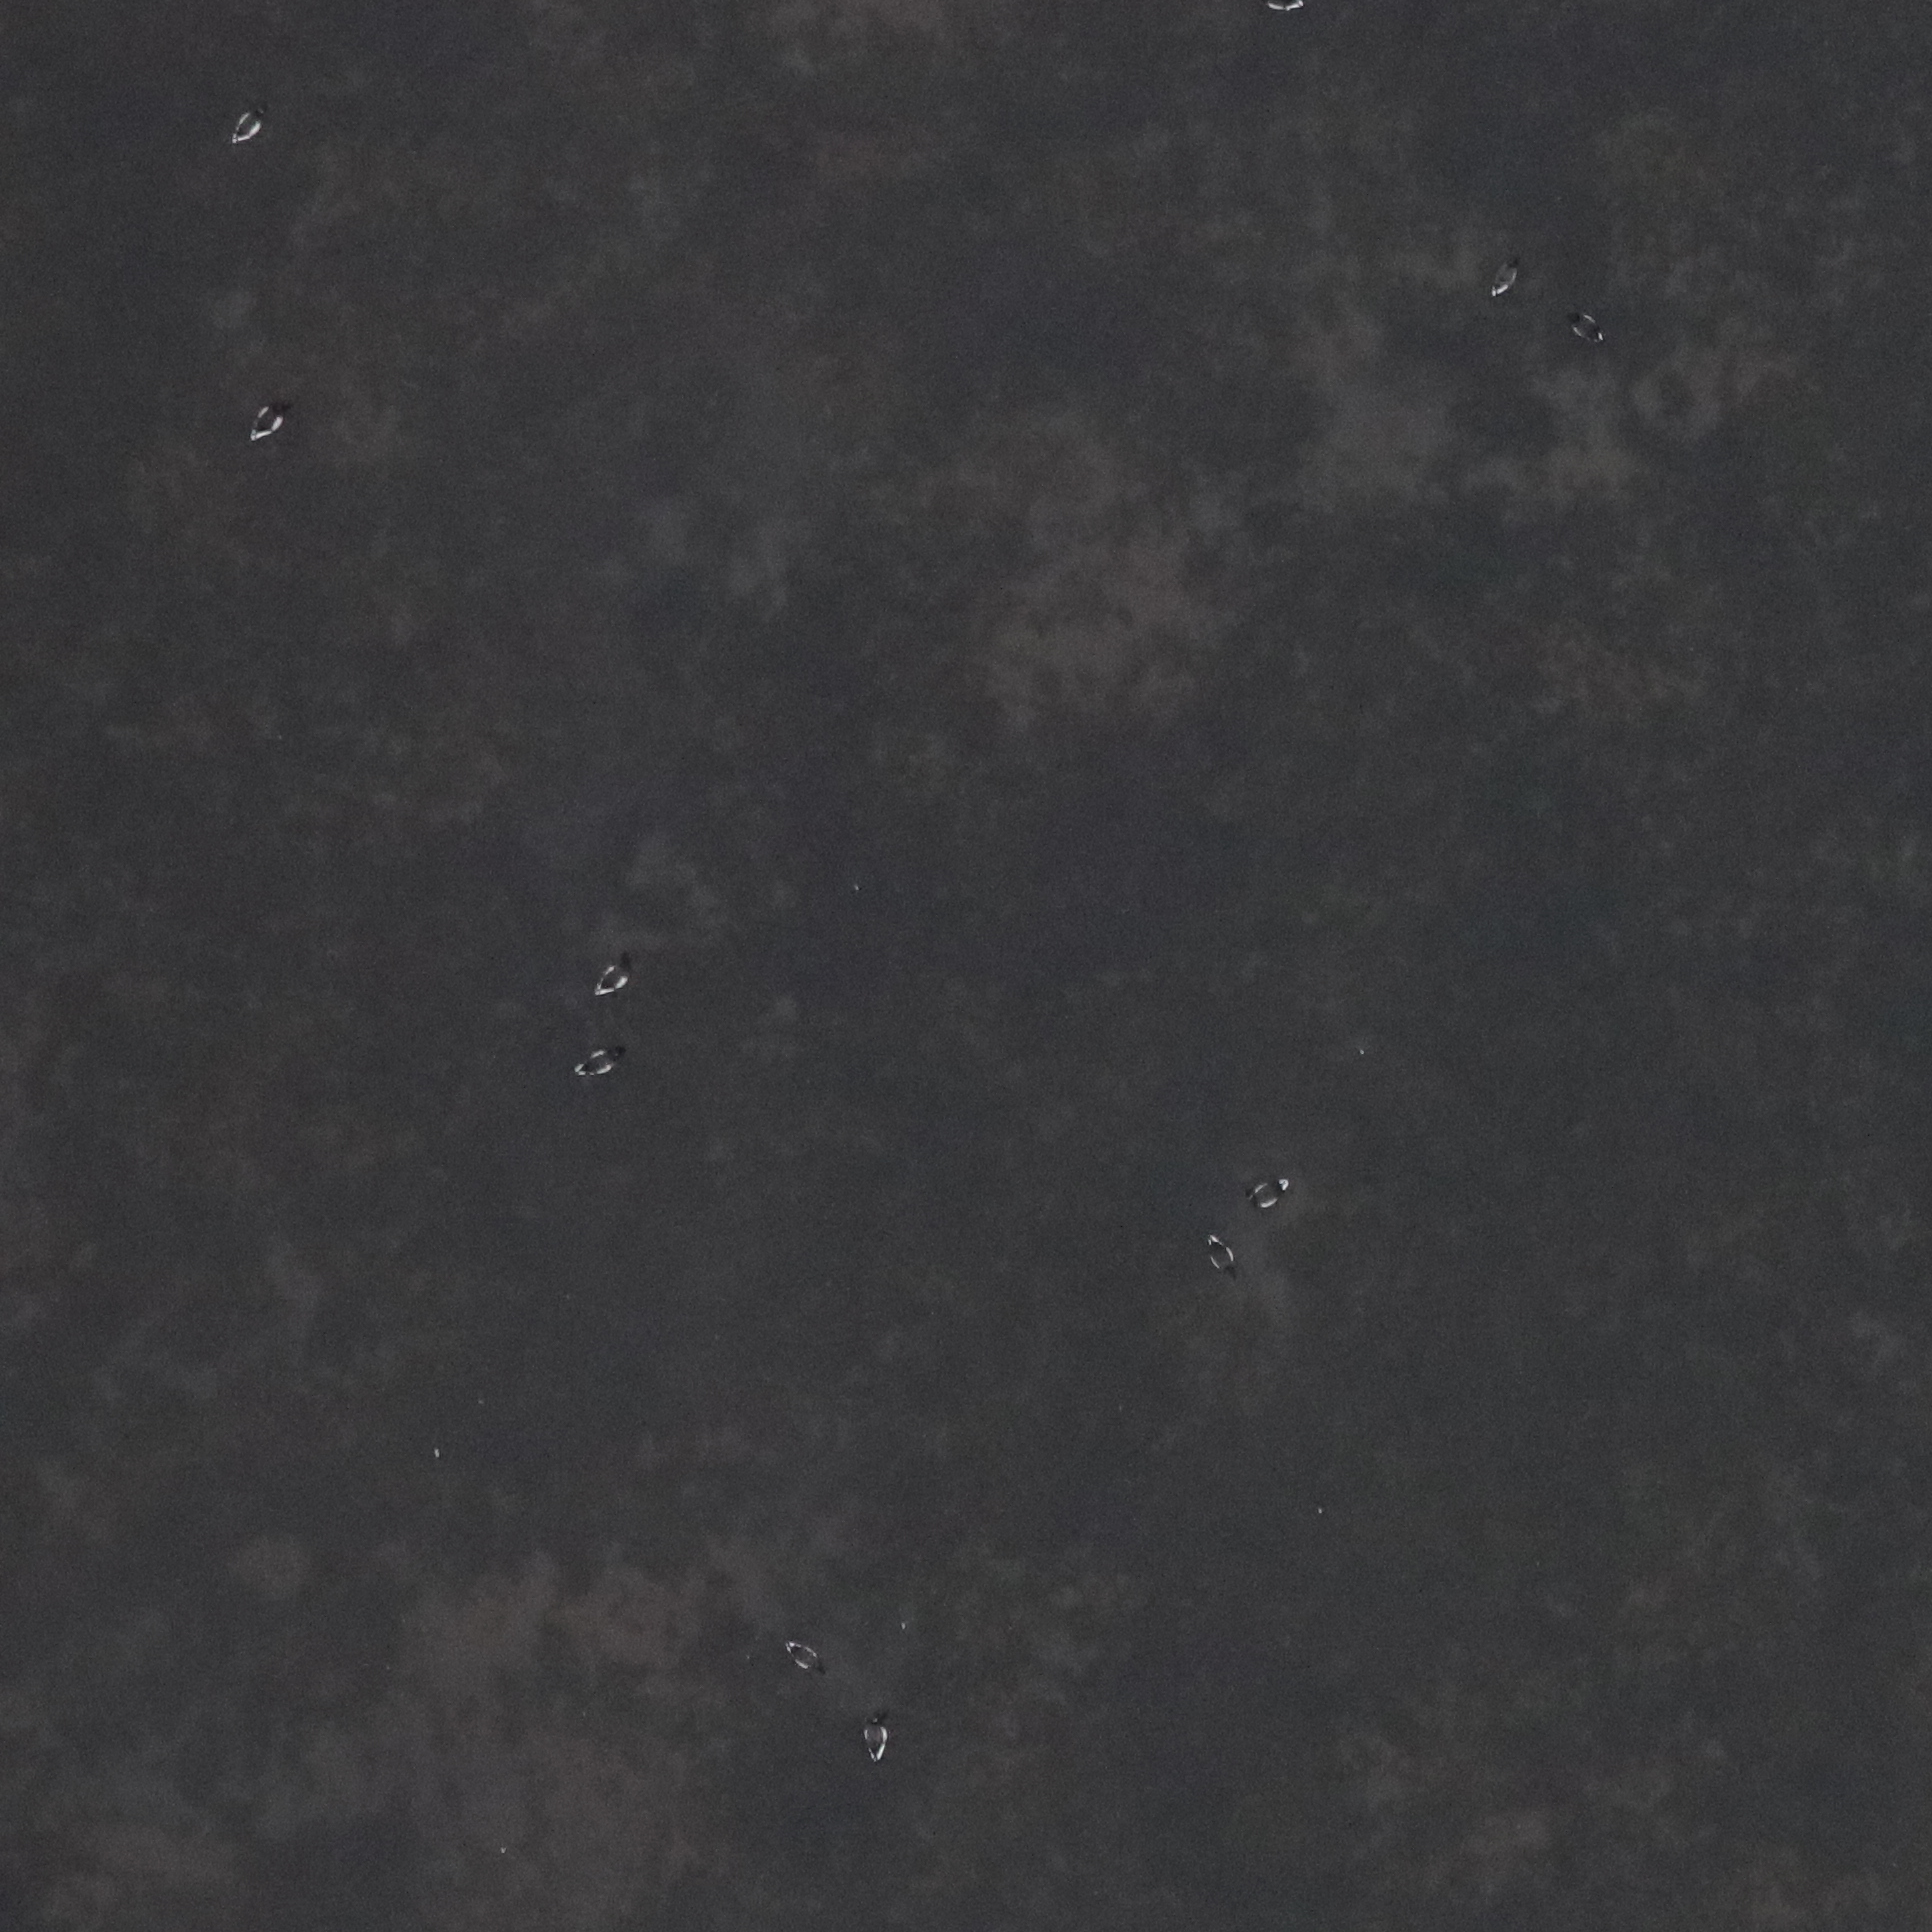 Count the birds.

10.